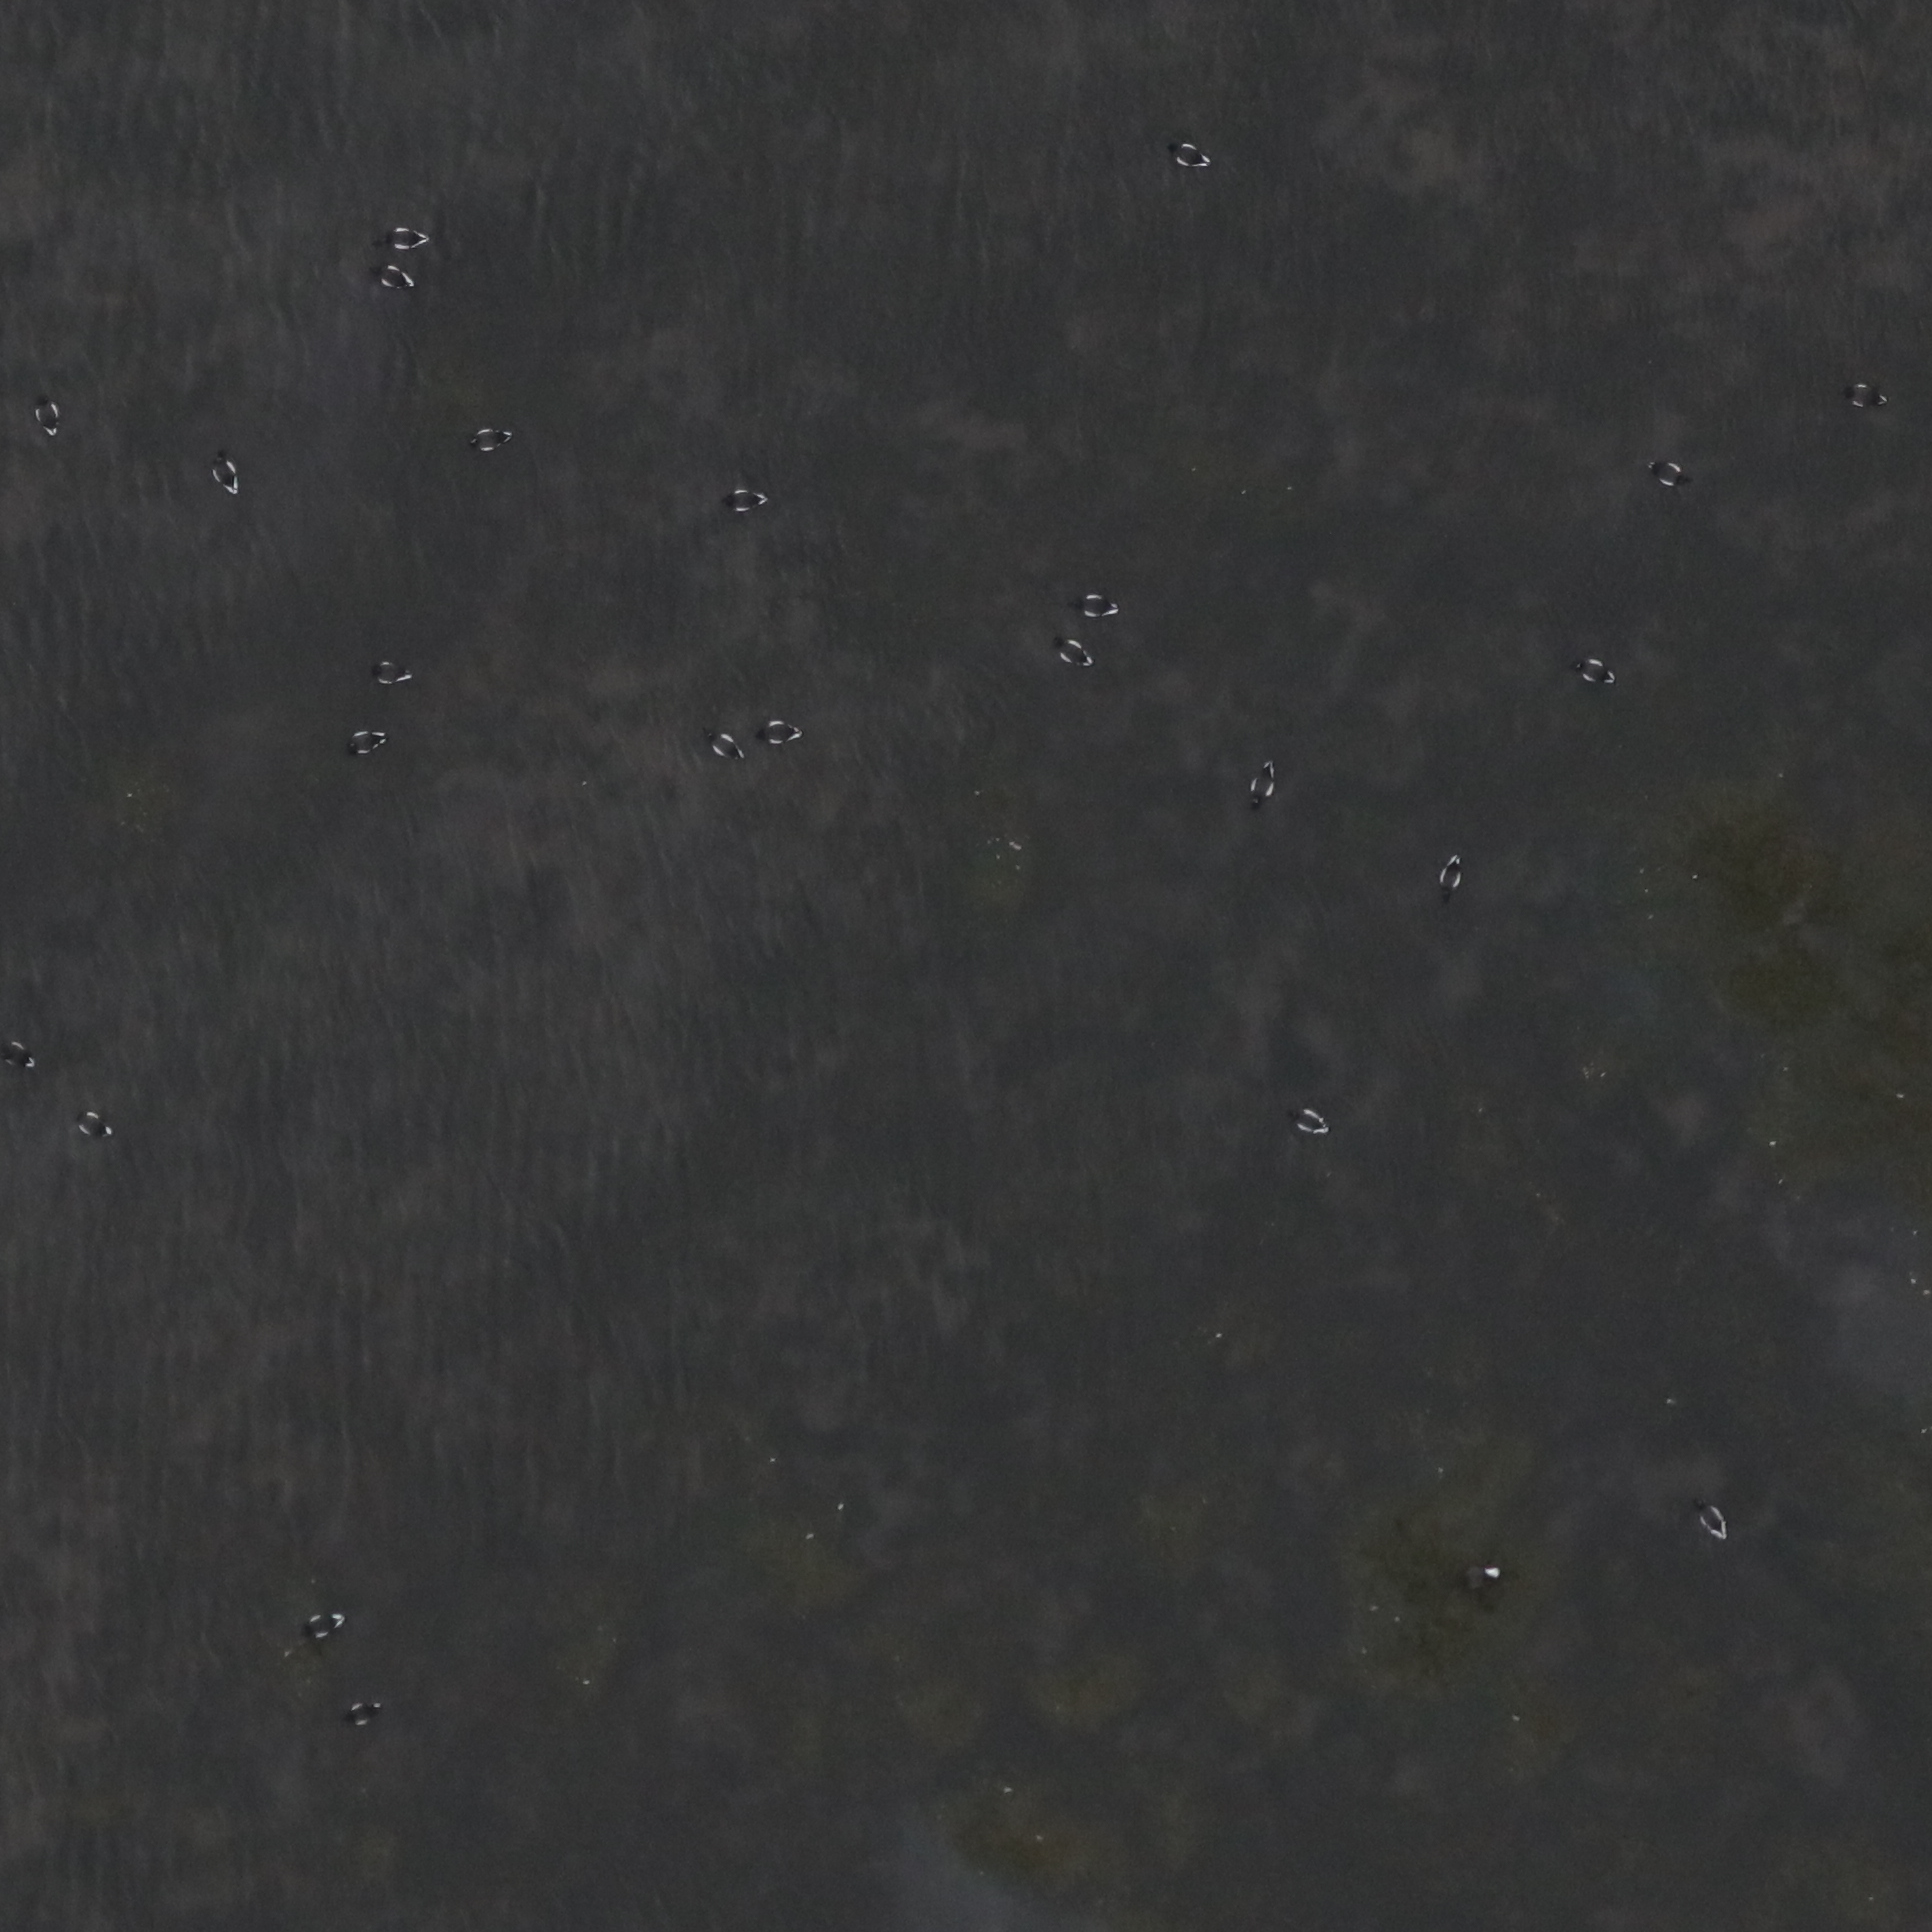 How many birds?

25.